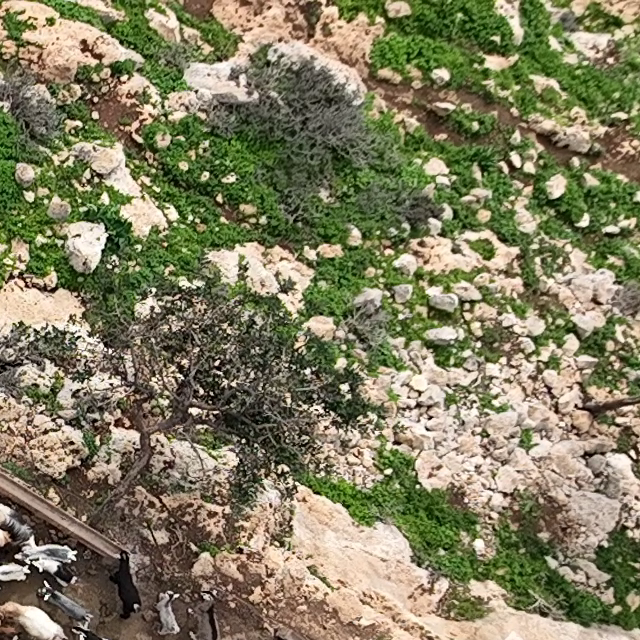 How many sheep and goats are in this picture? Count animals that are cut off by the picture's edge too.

14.